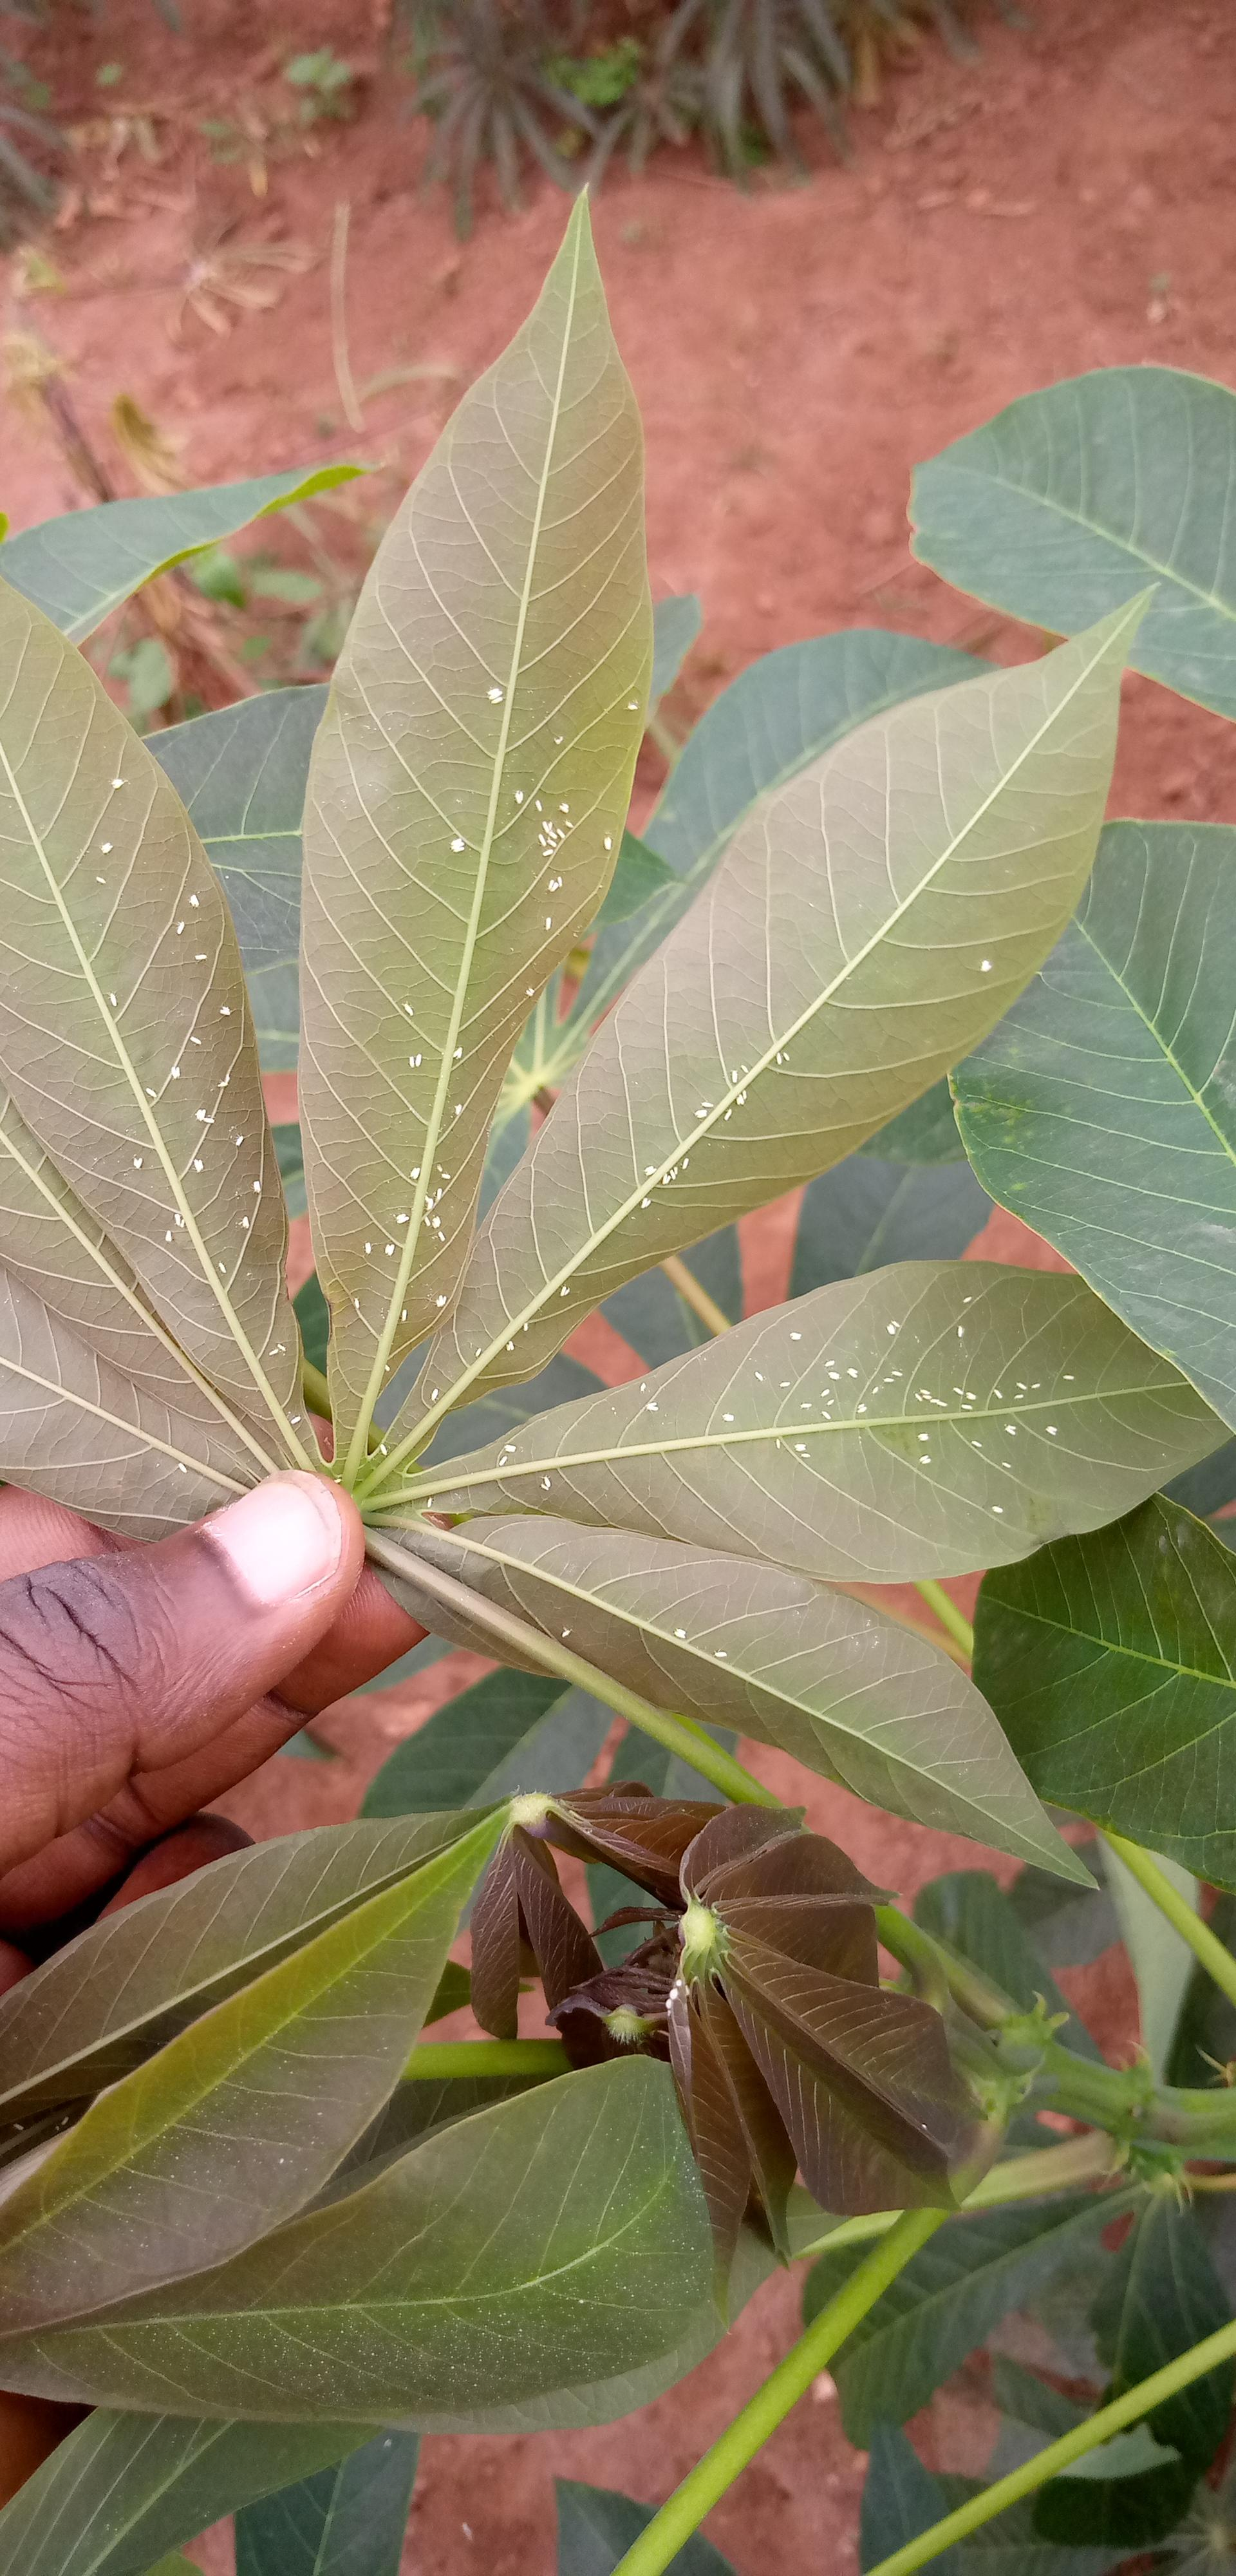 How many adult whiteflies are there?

187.